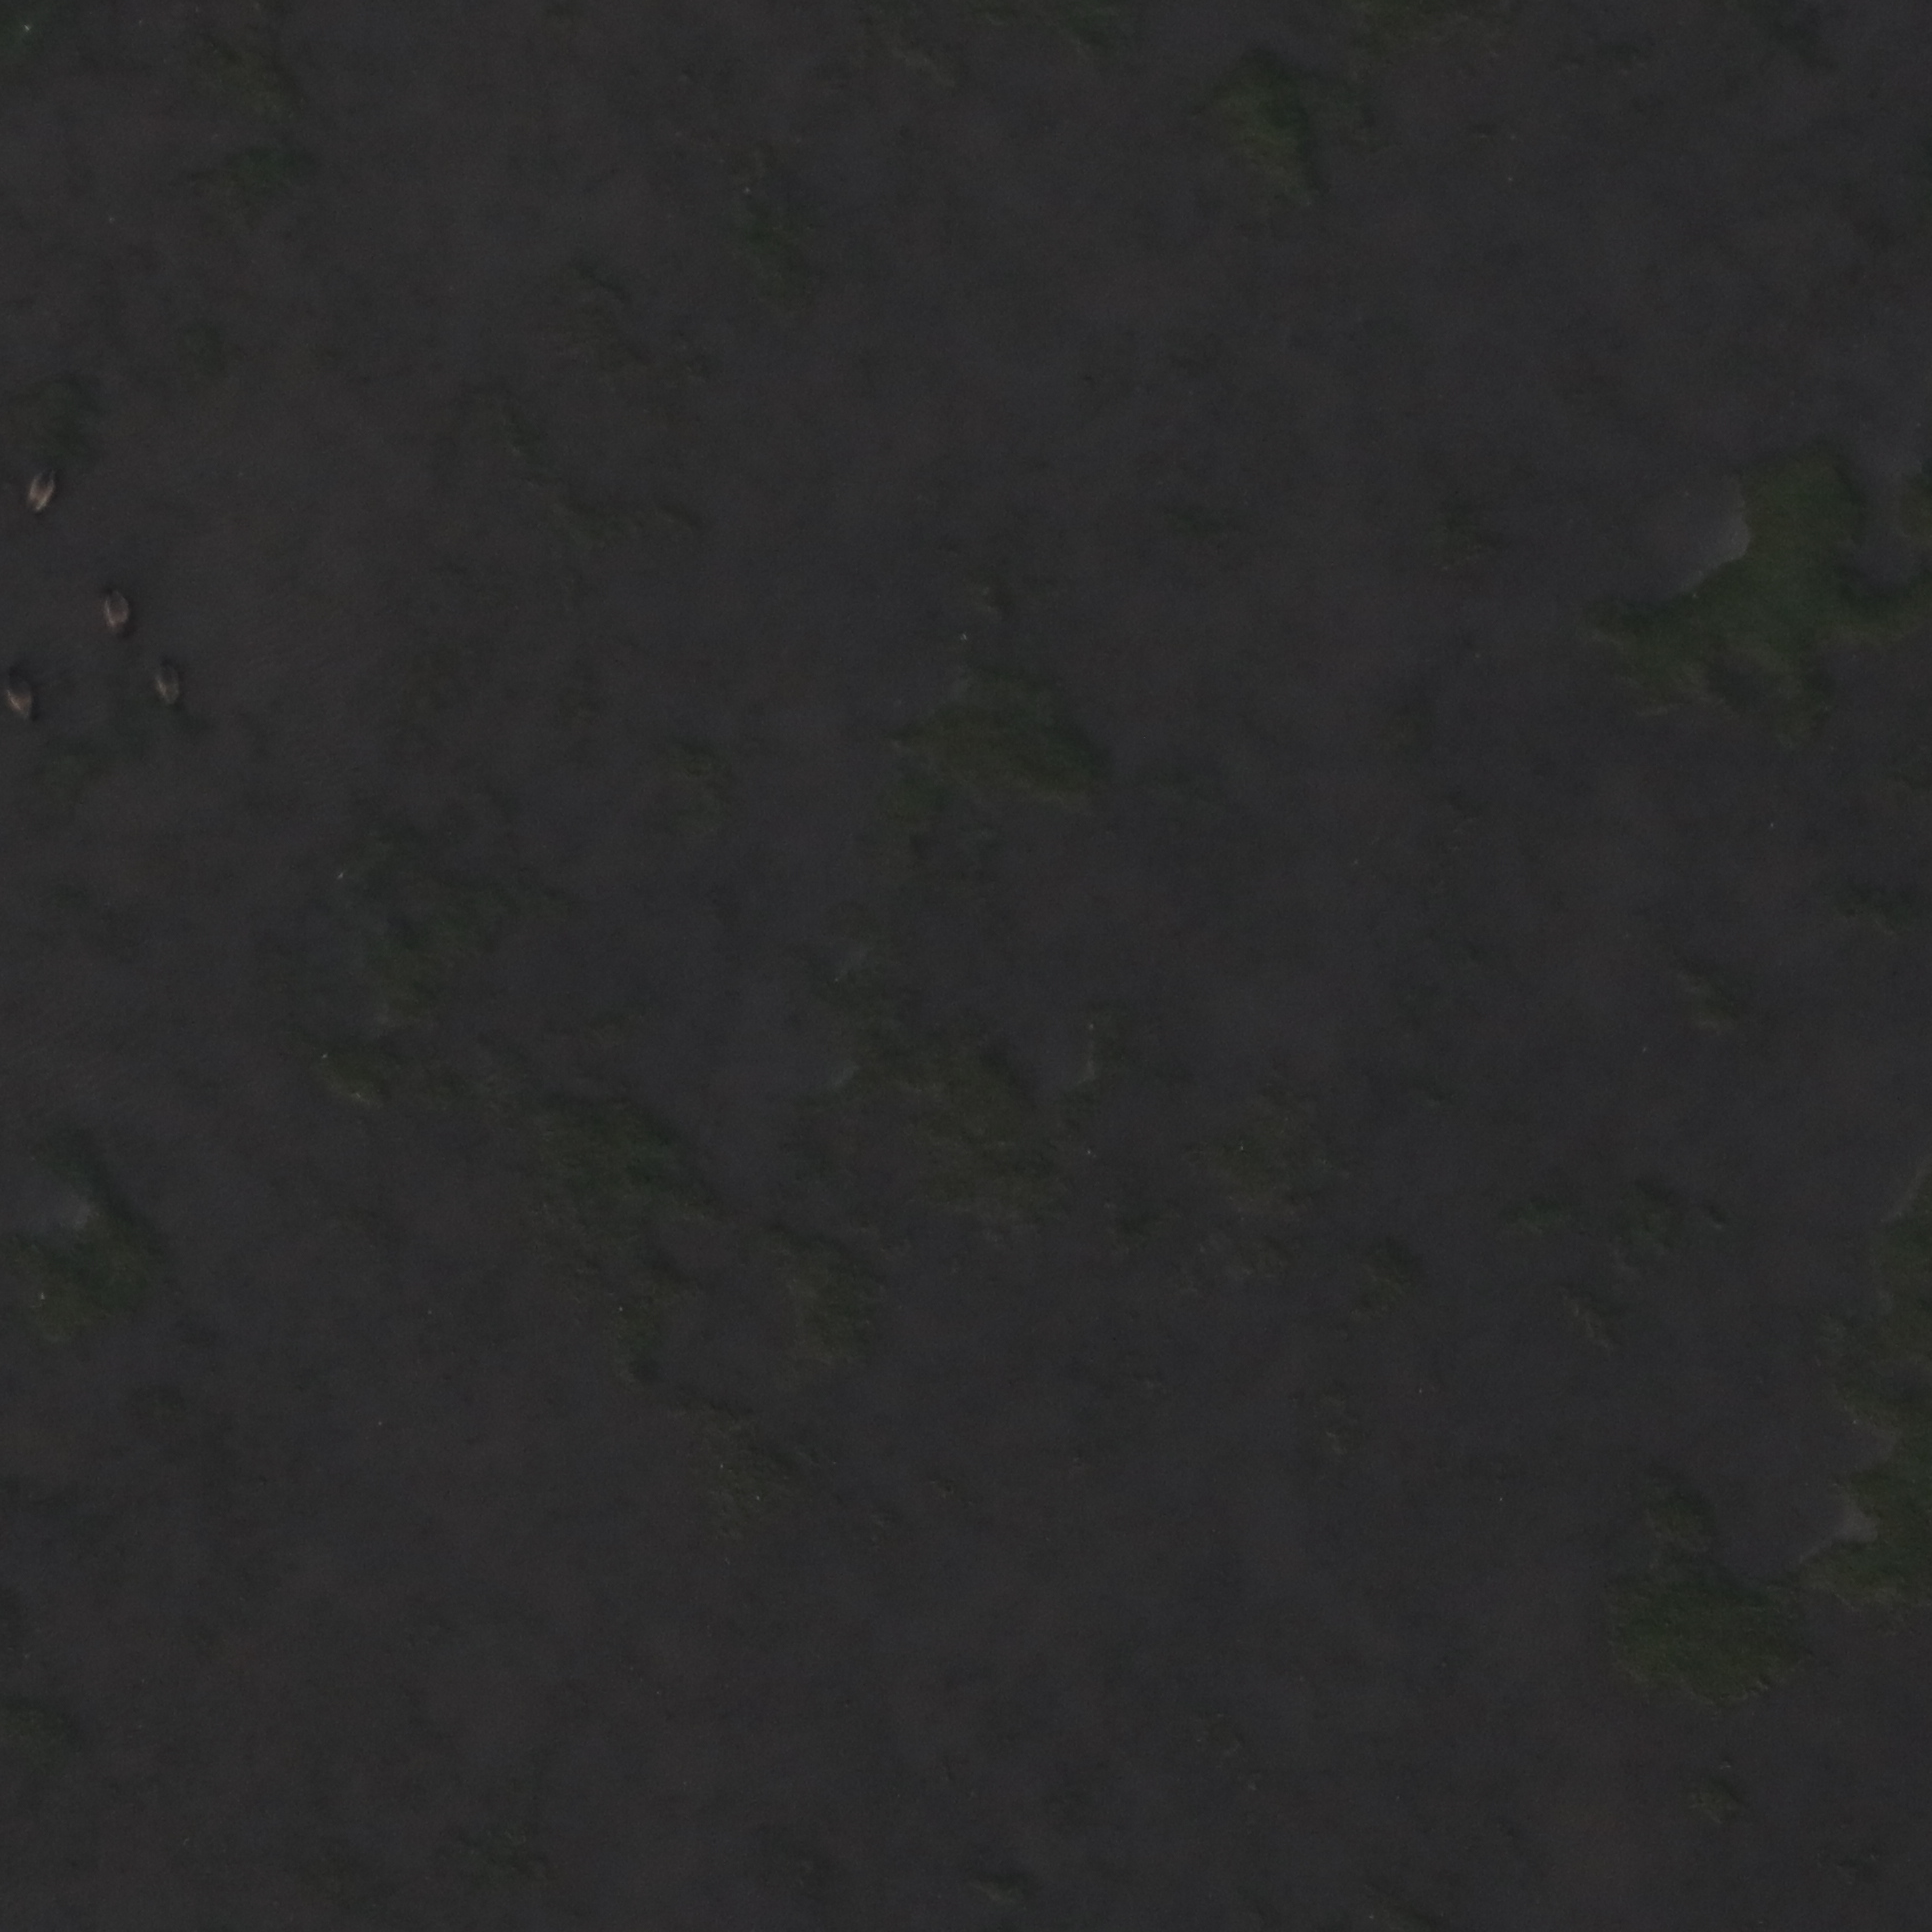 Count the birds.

4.